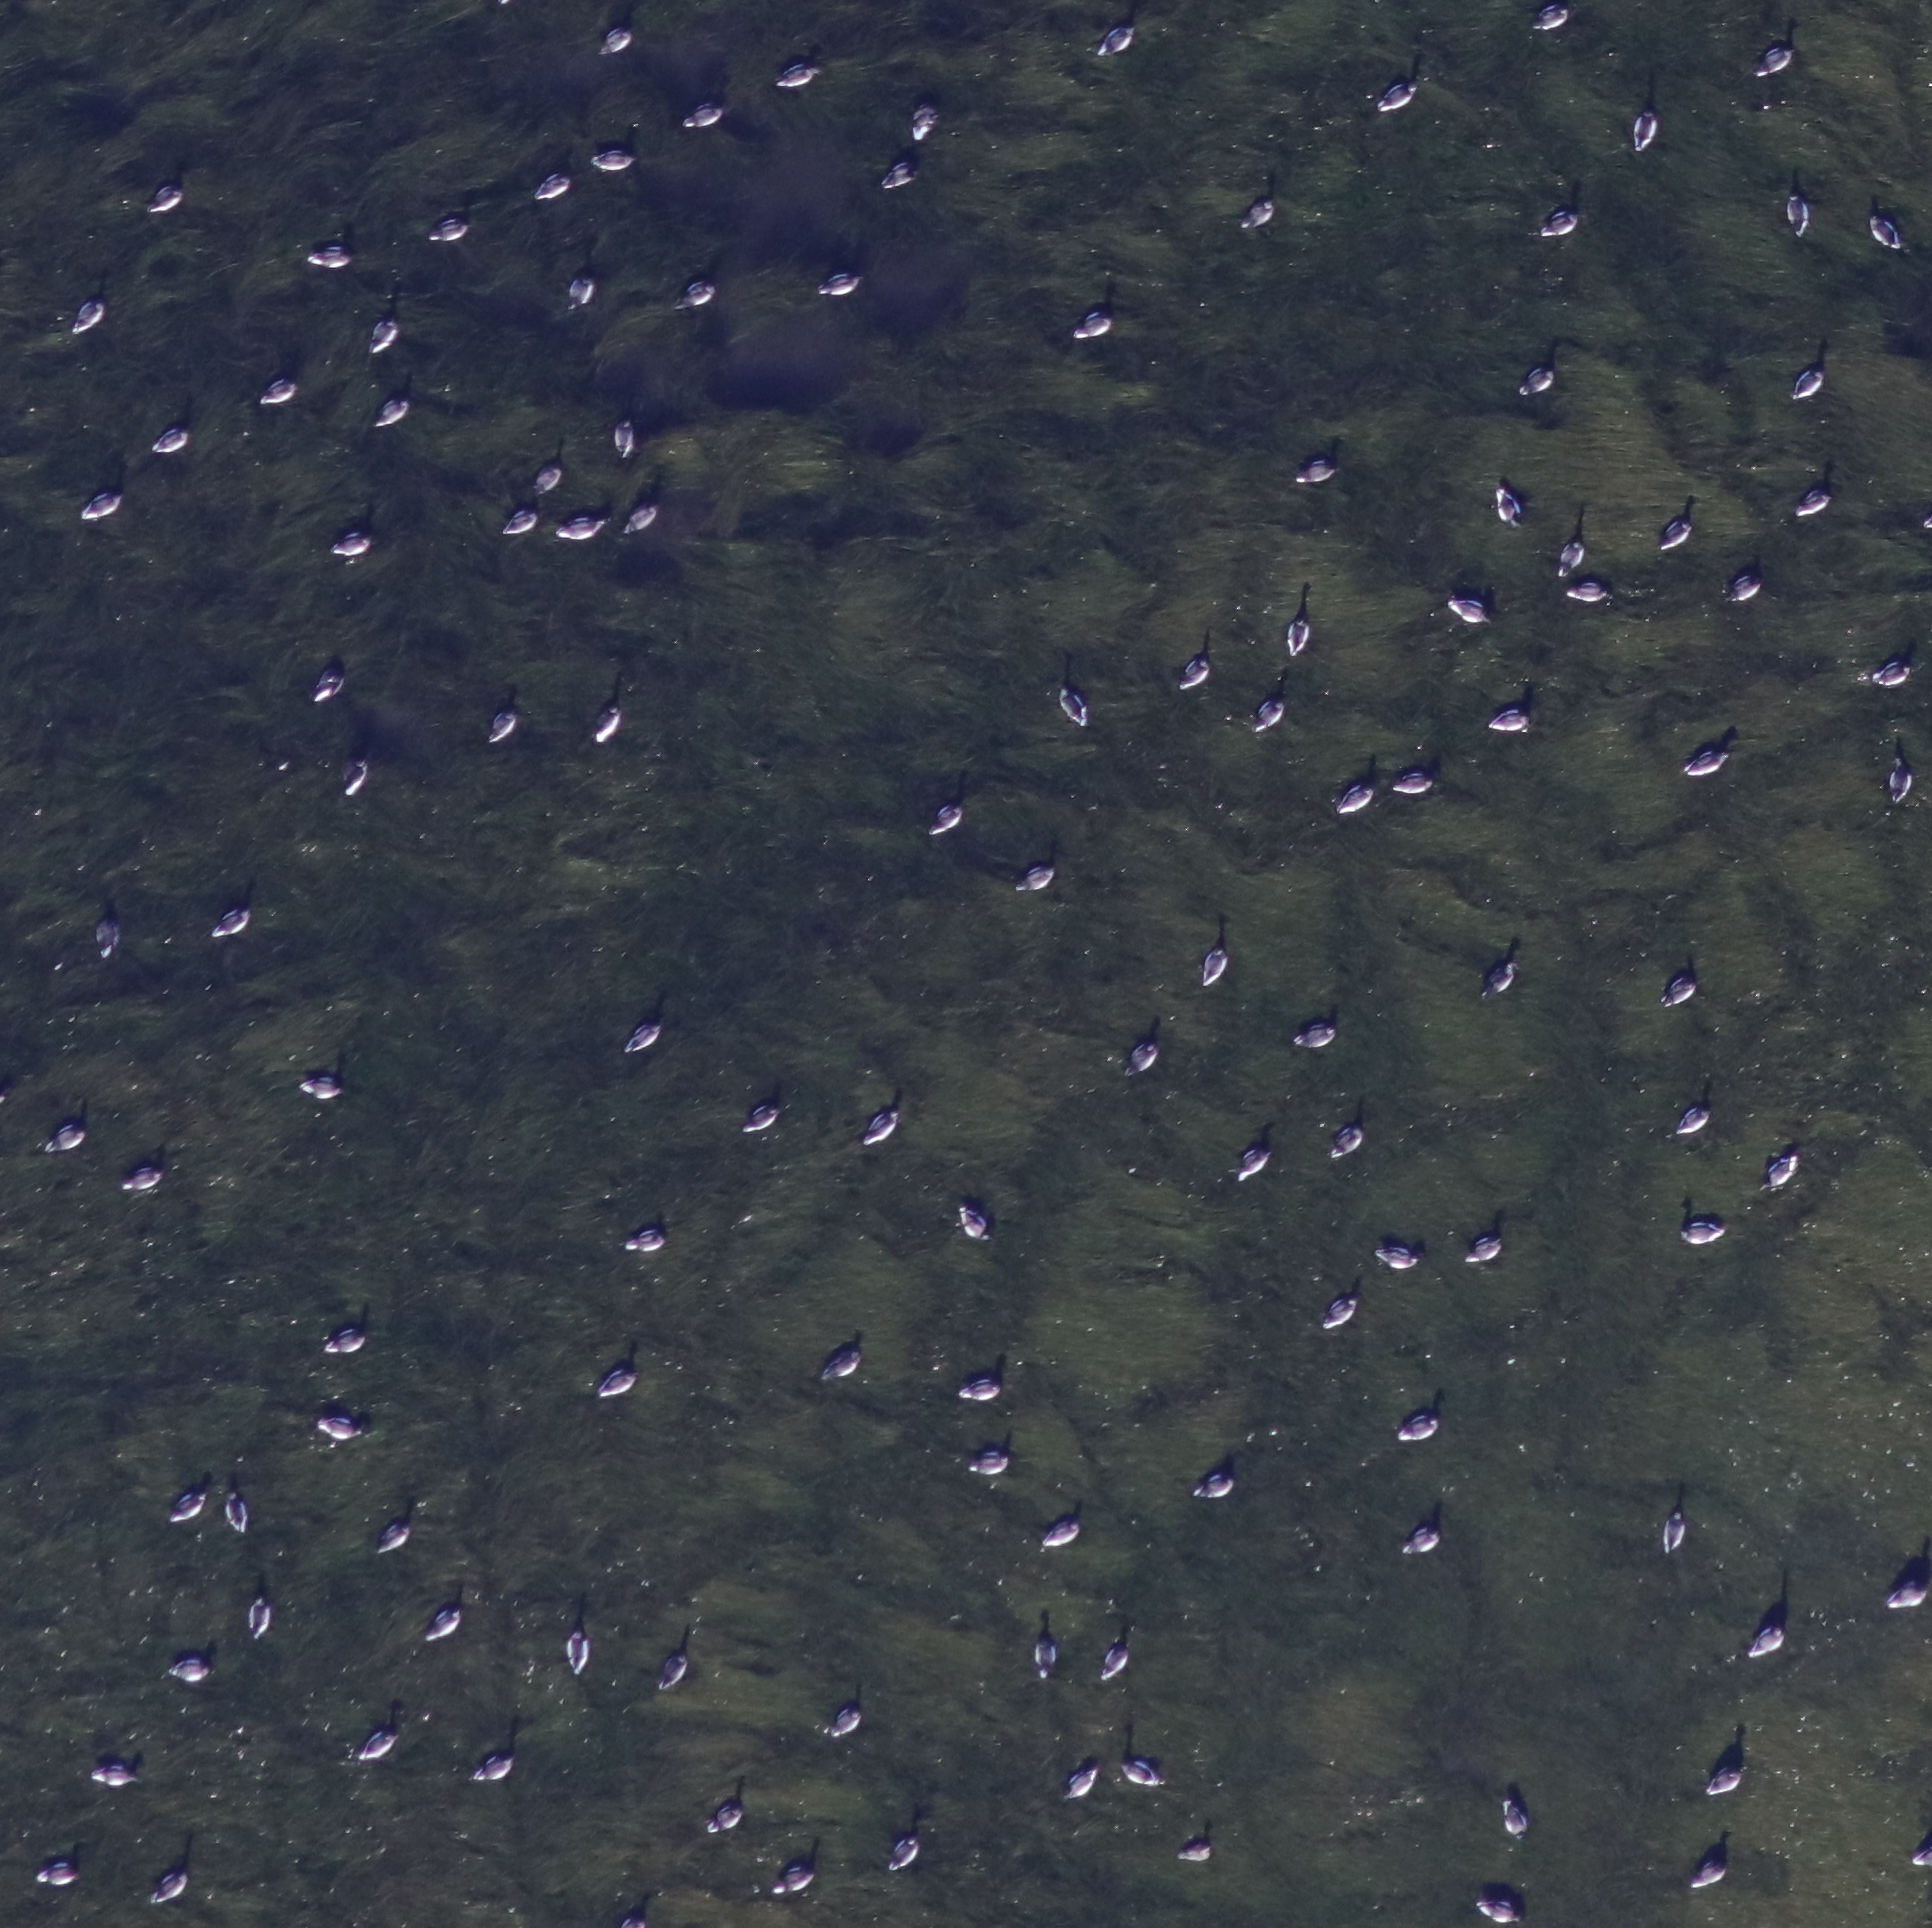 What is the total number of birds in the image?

123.